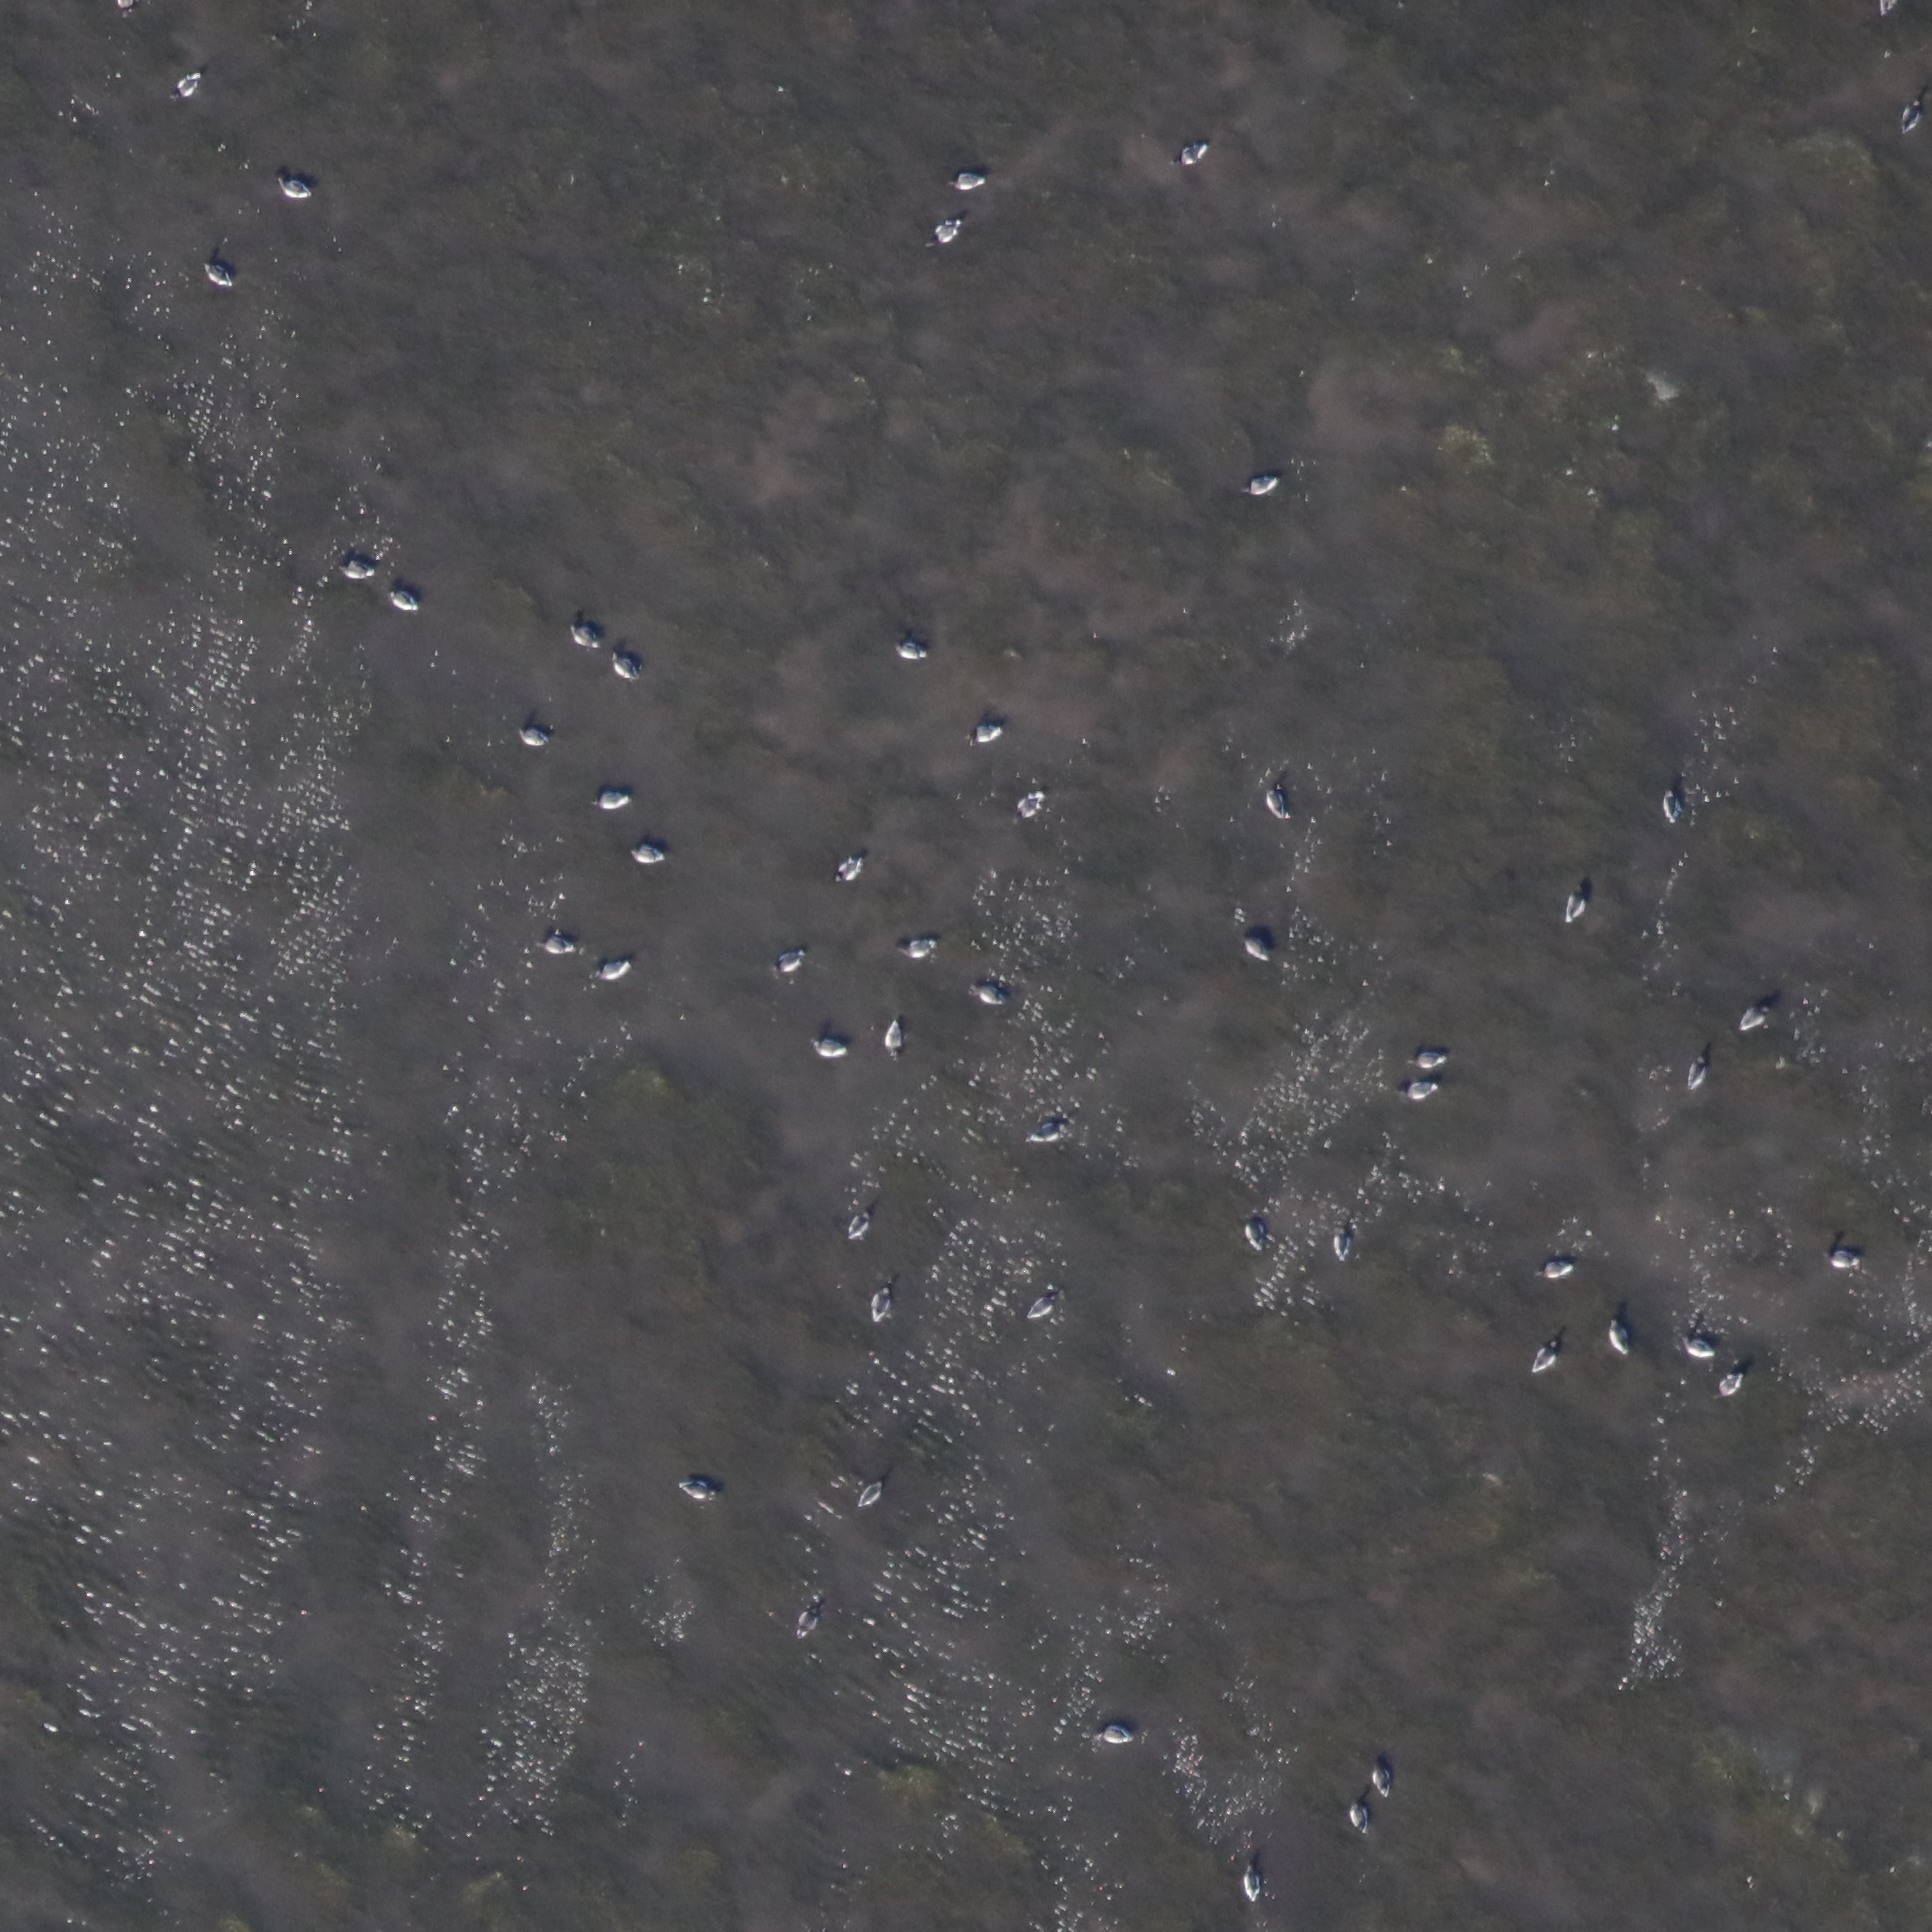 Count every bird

53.